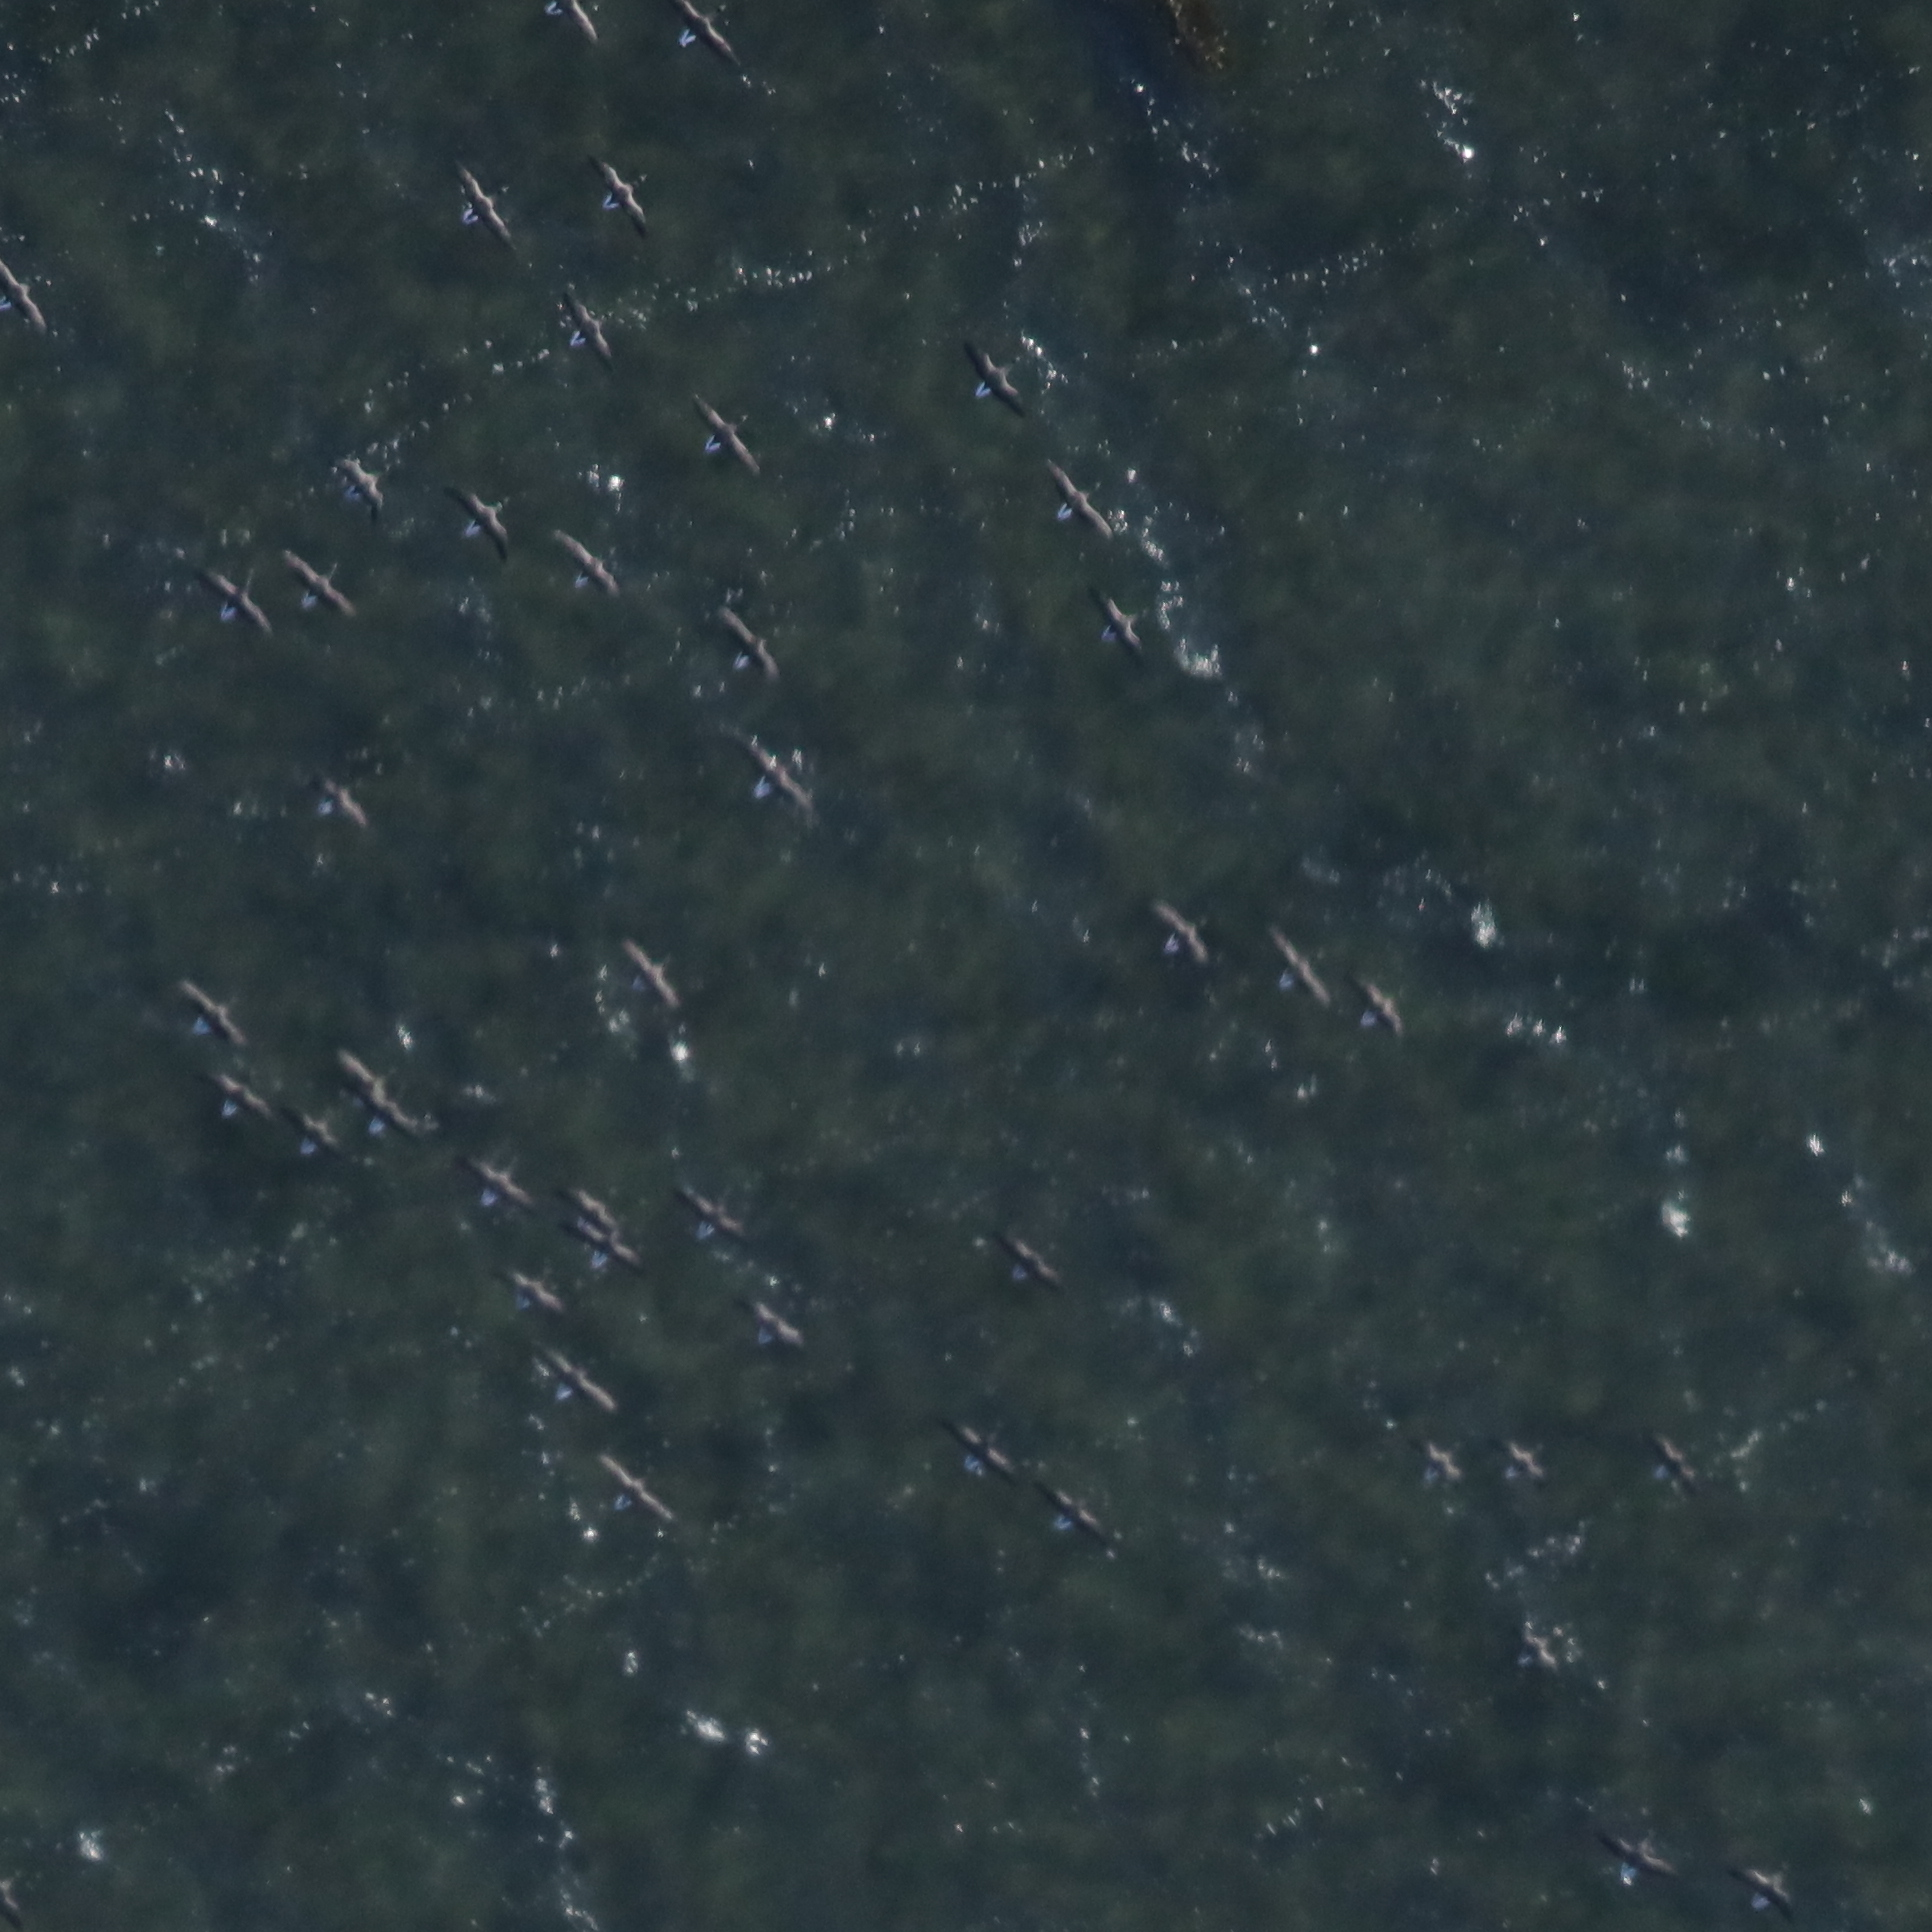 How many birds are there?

44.